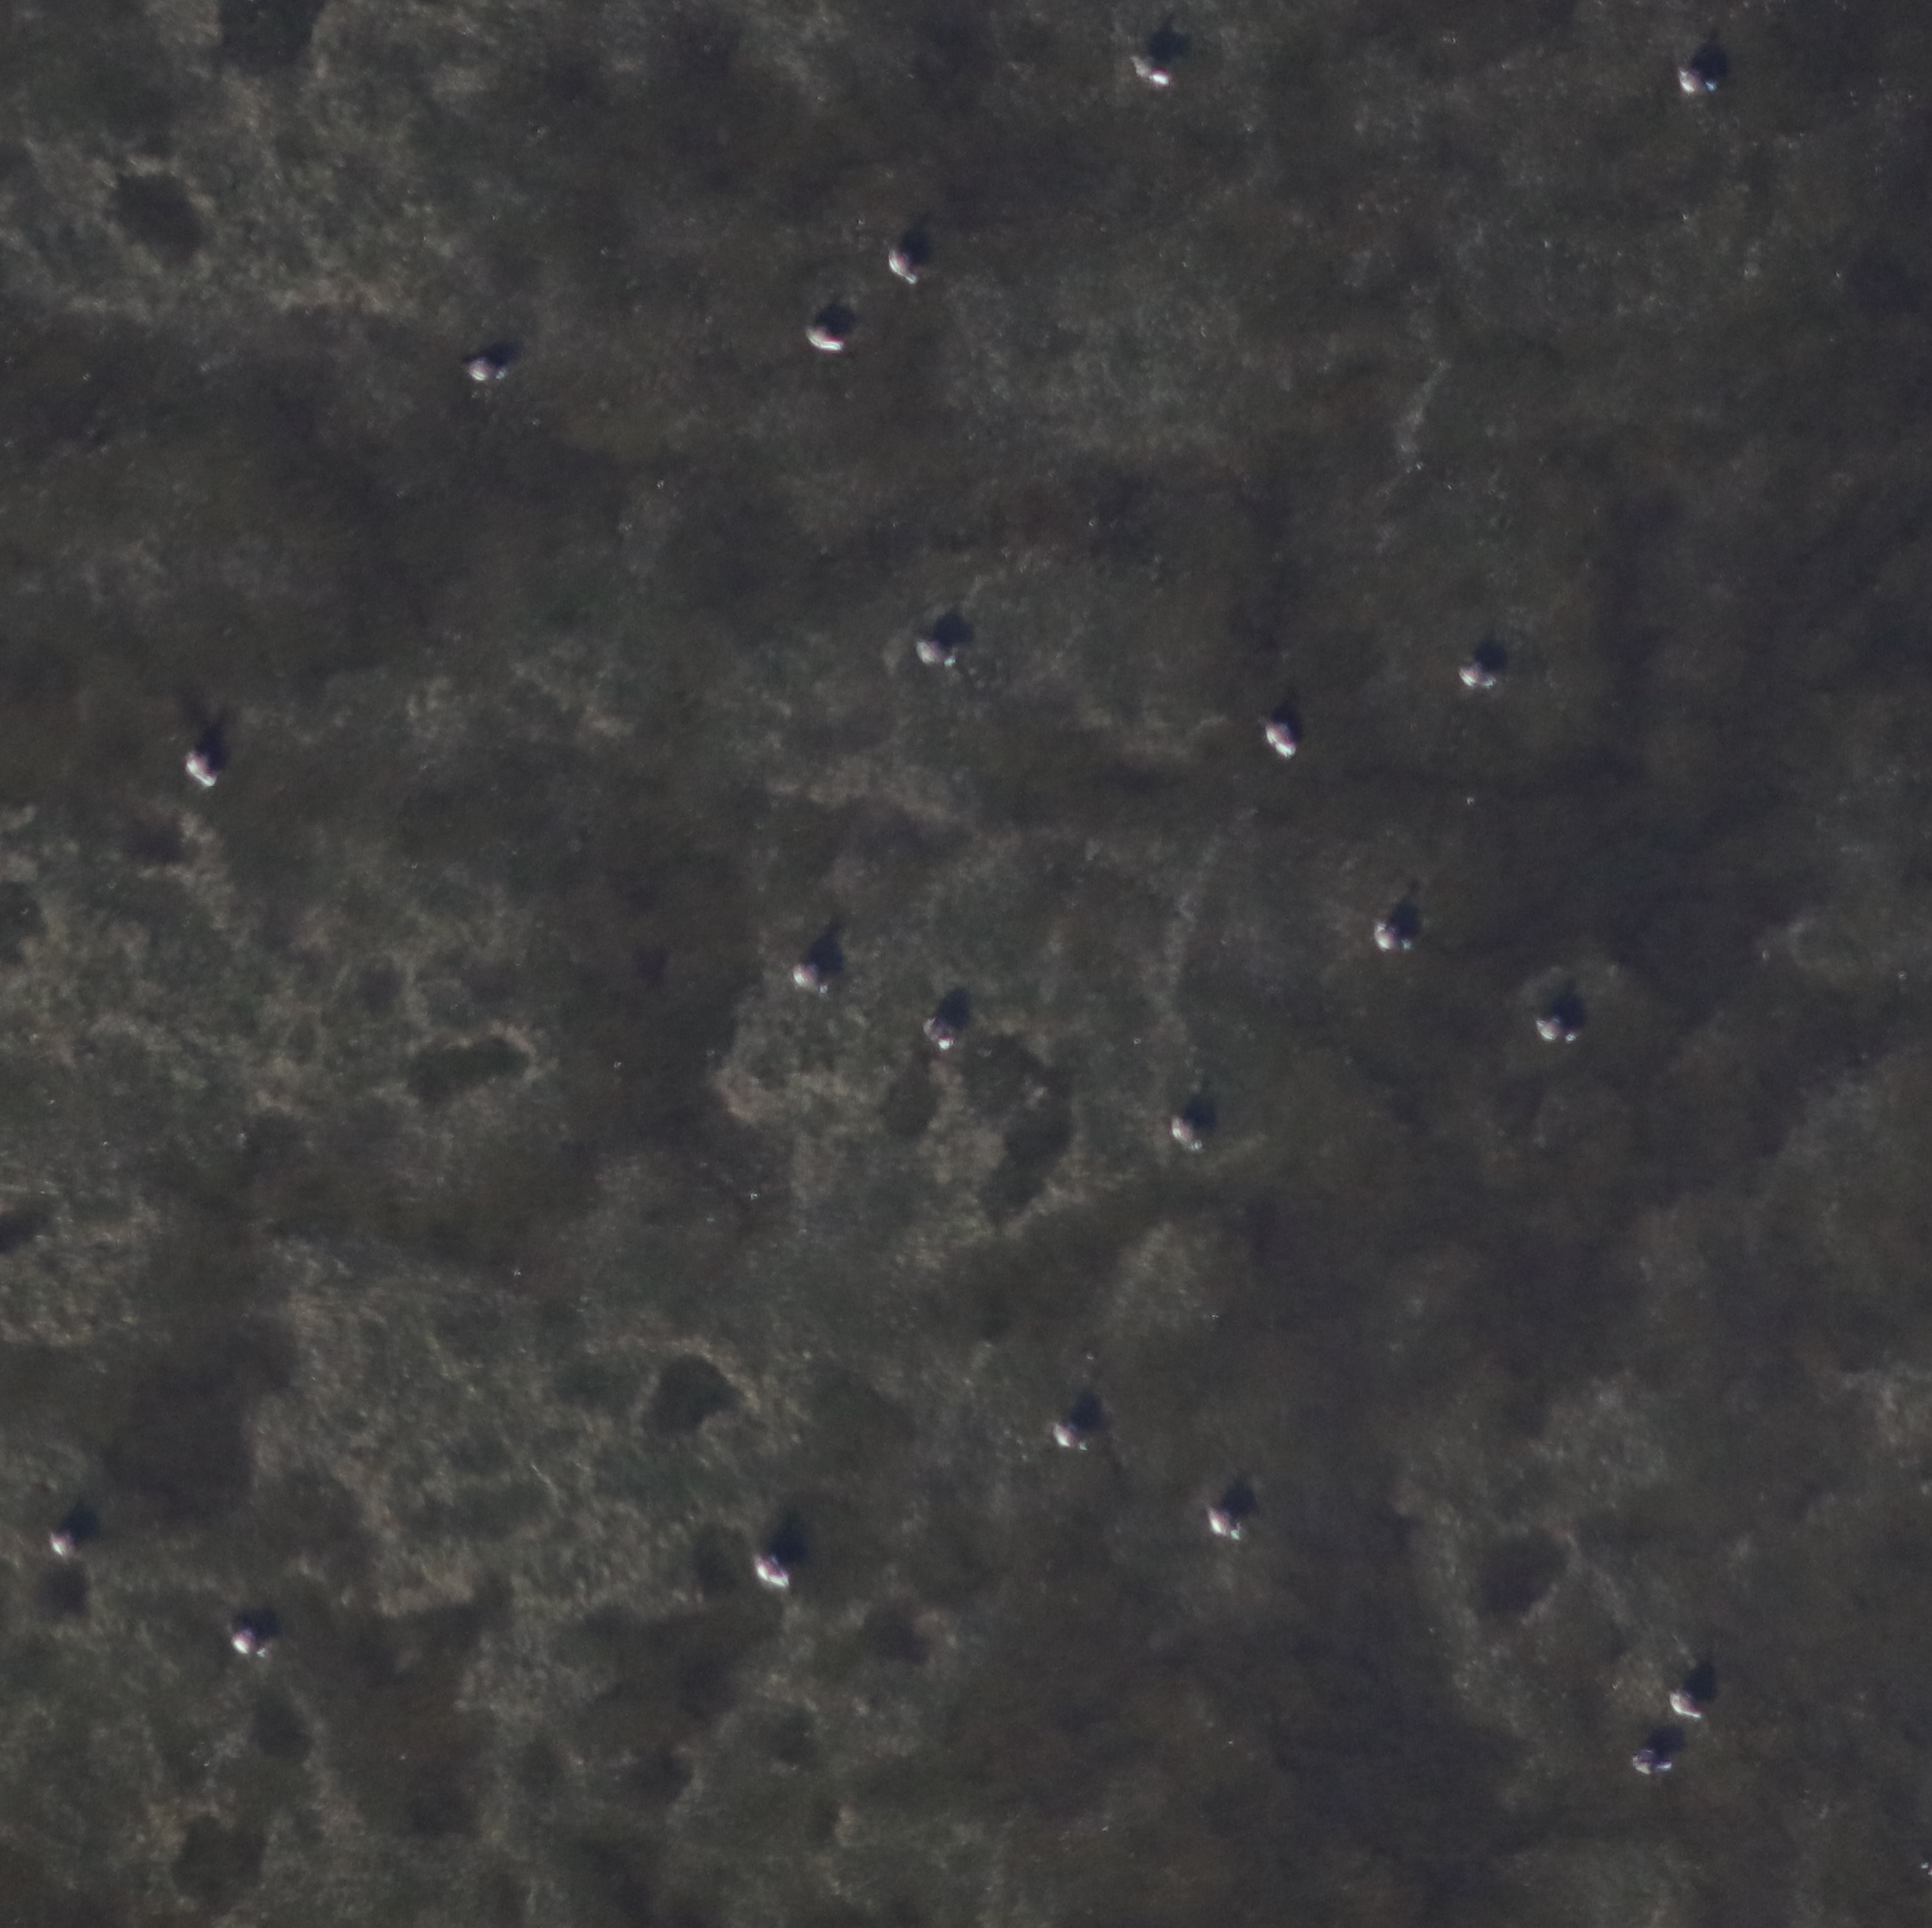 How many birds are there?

21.